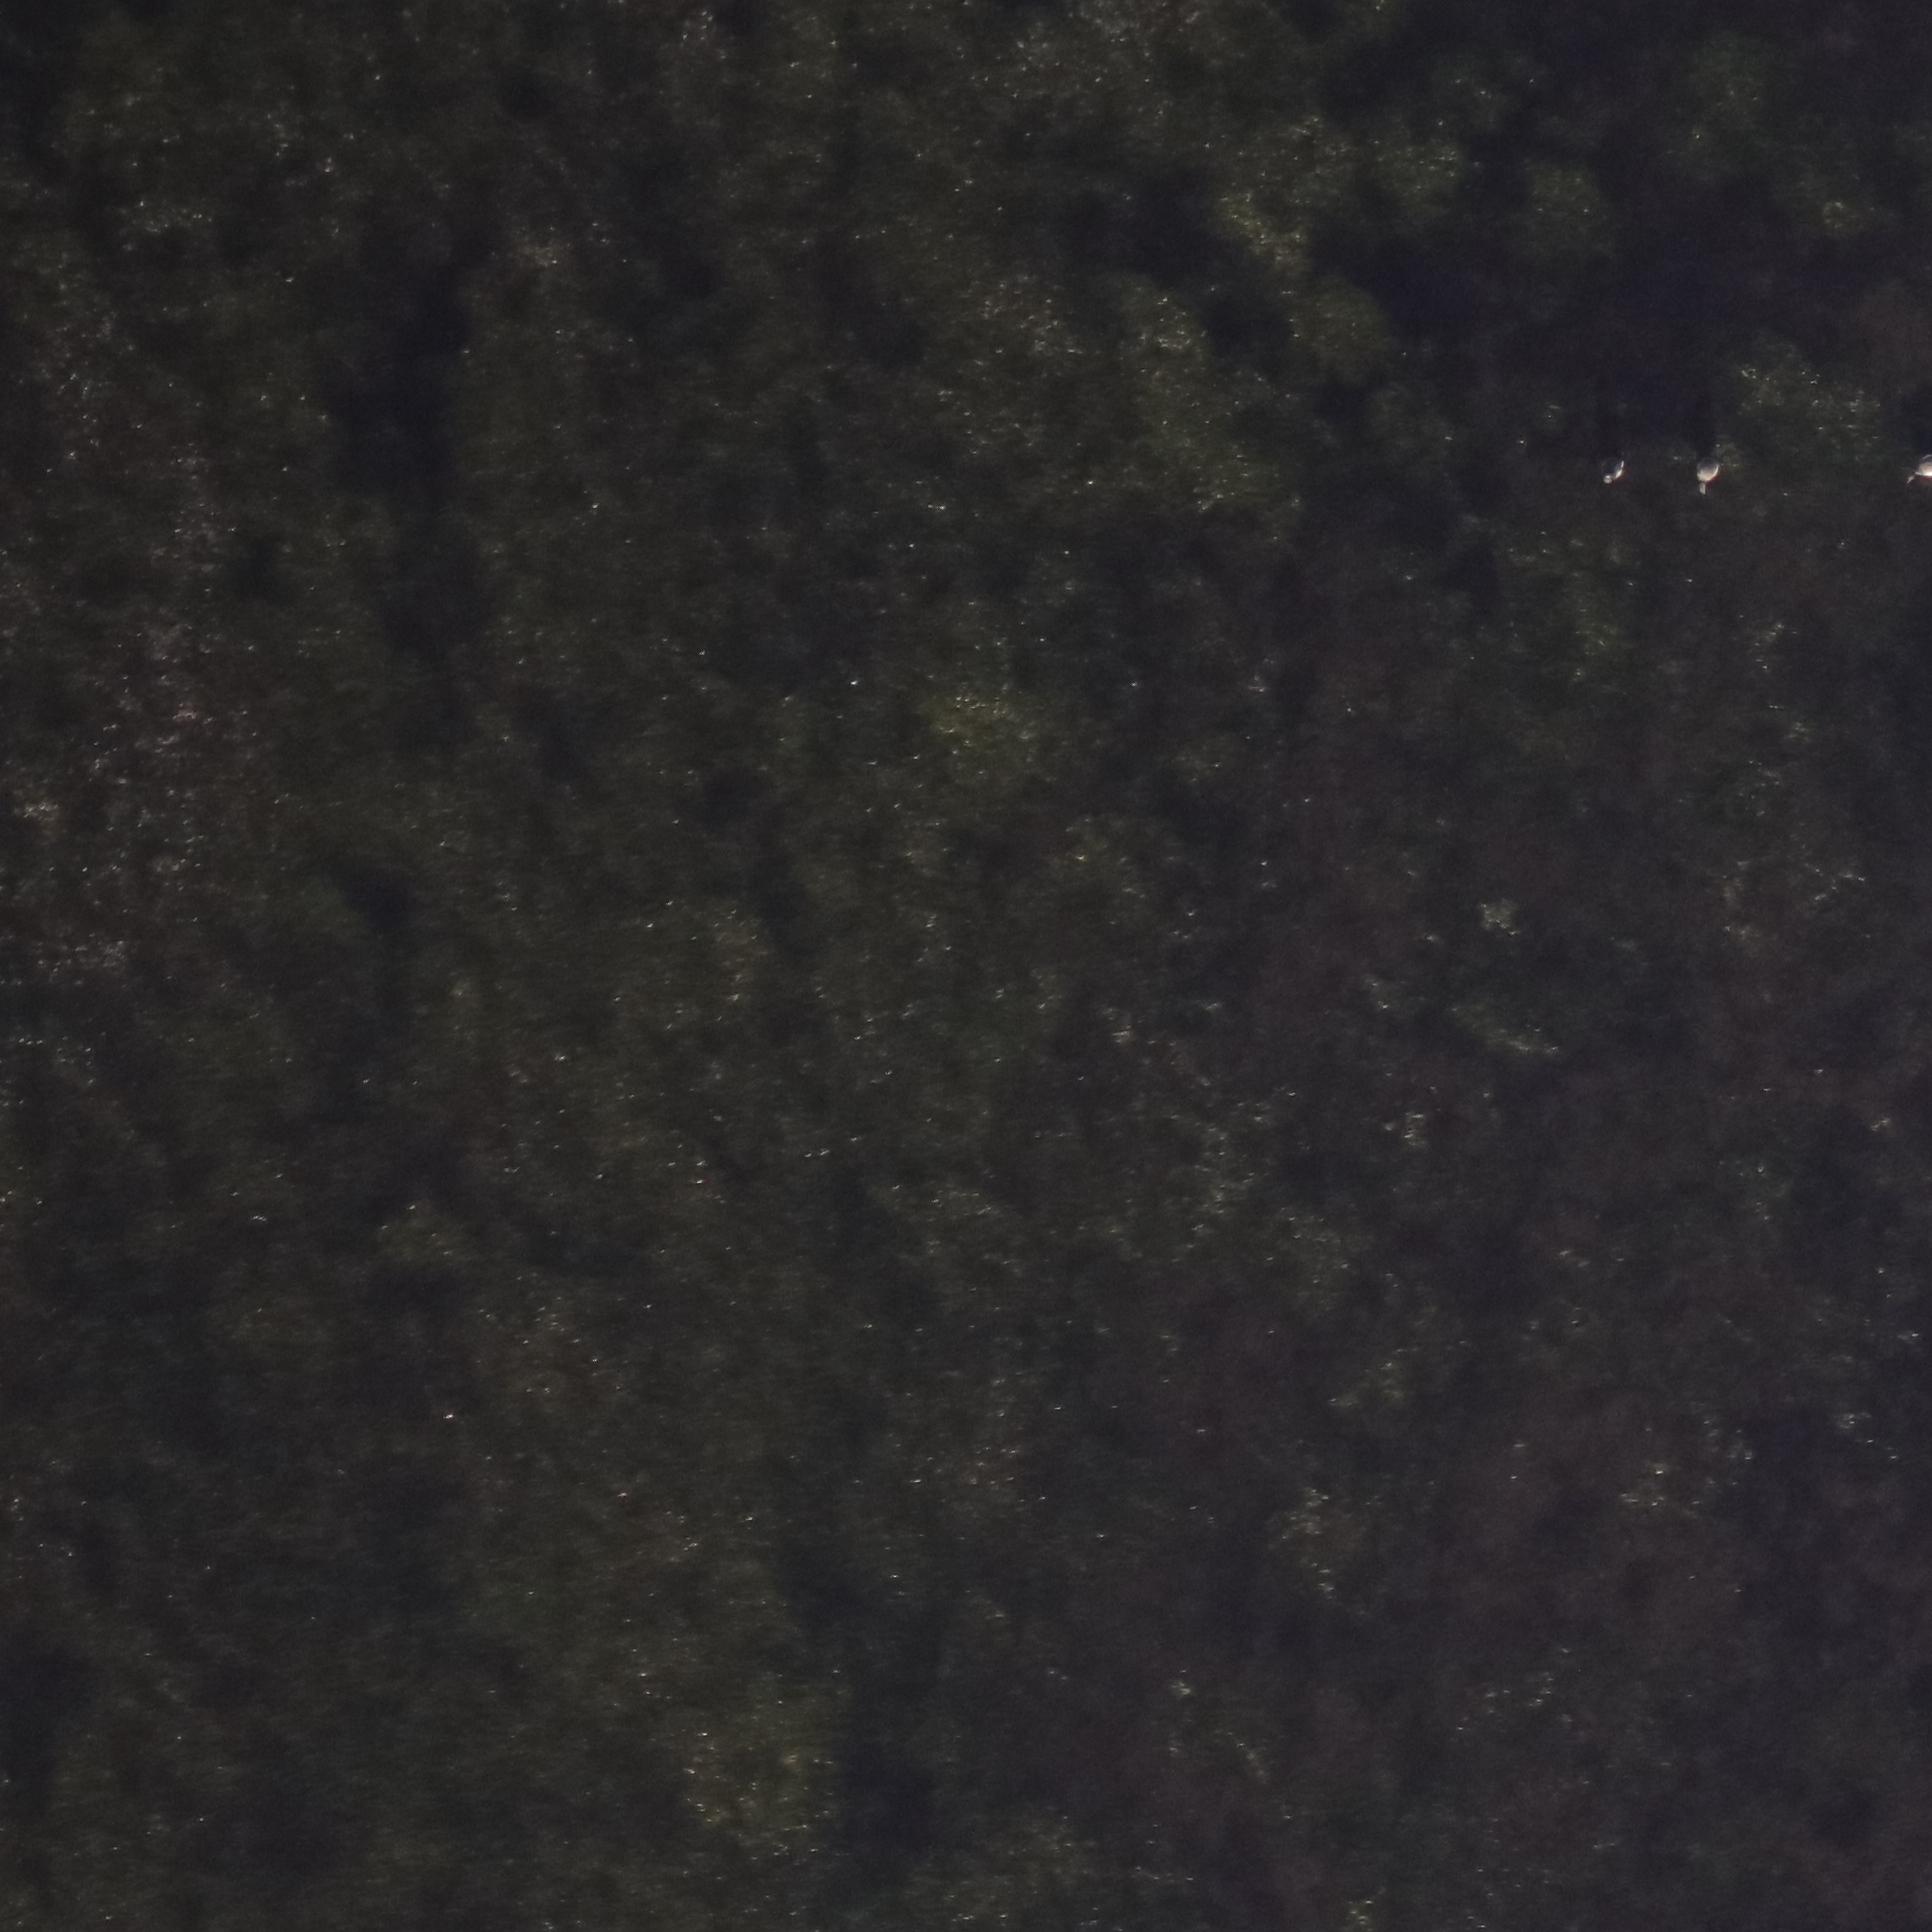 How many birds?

2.